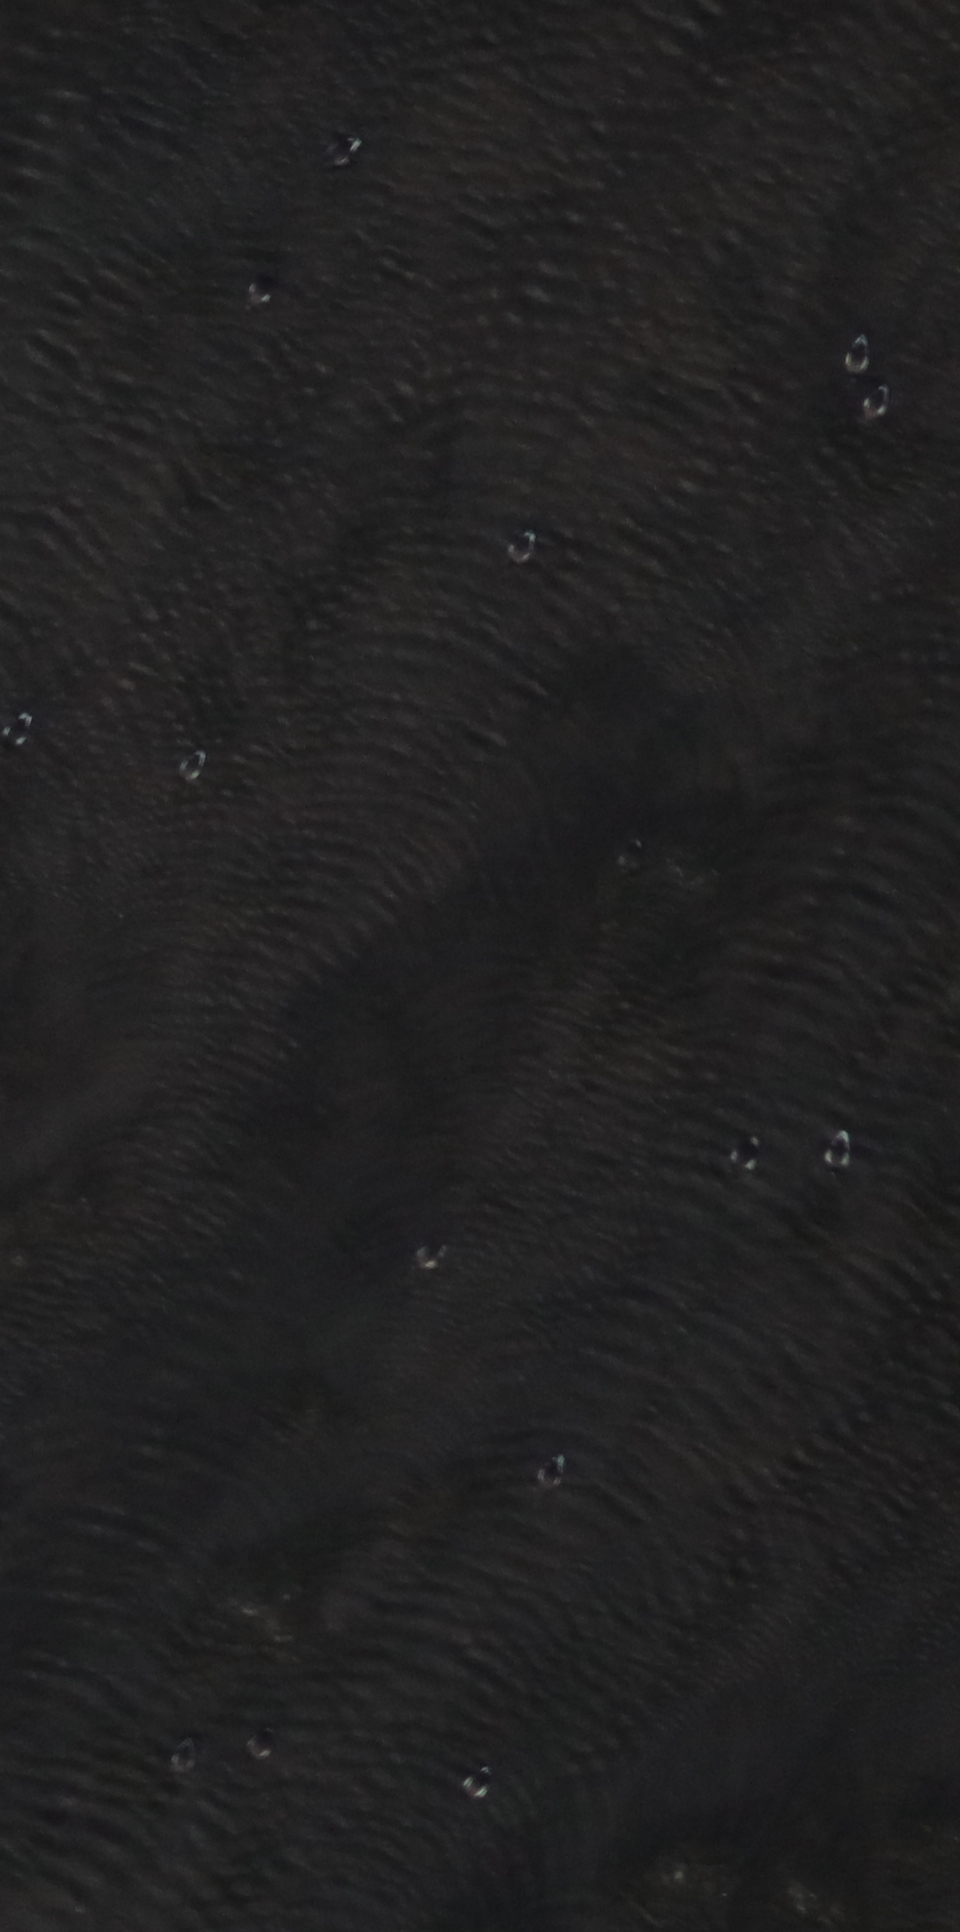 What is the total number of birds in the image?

14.